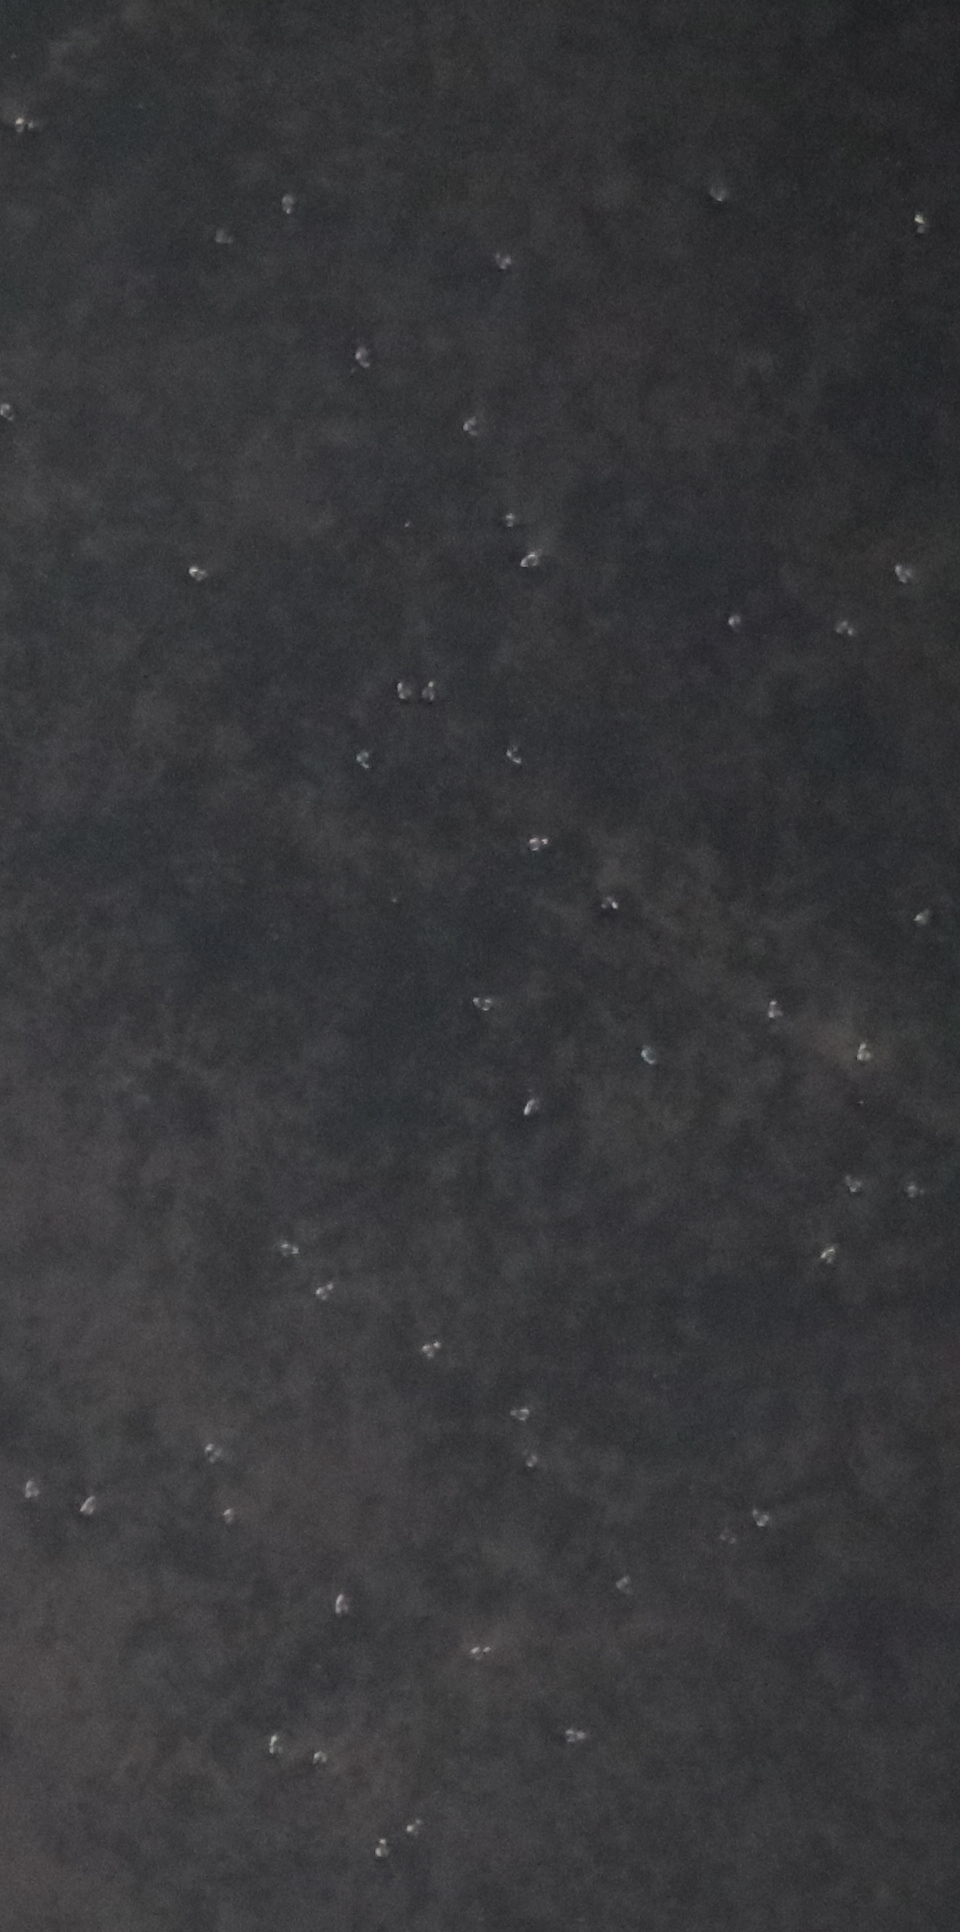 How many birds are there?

49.